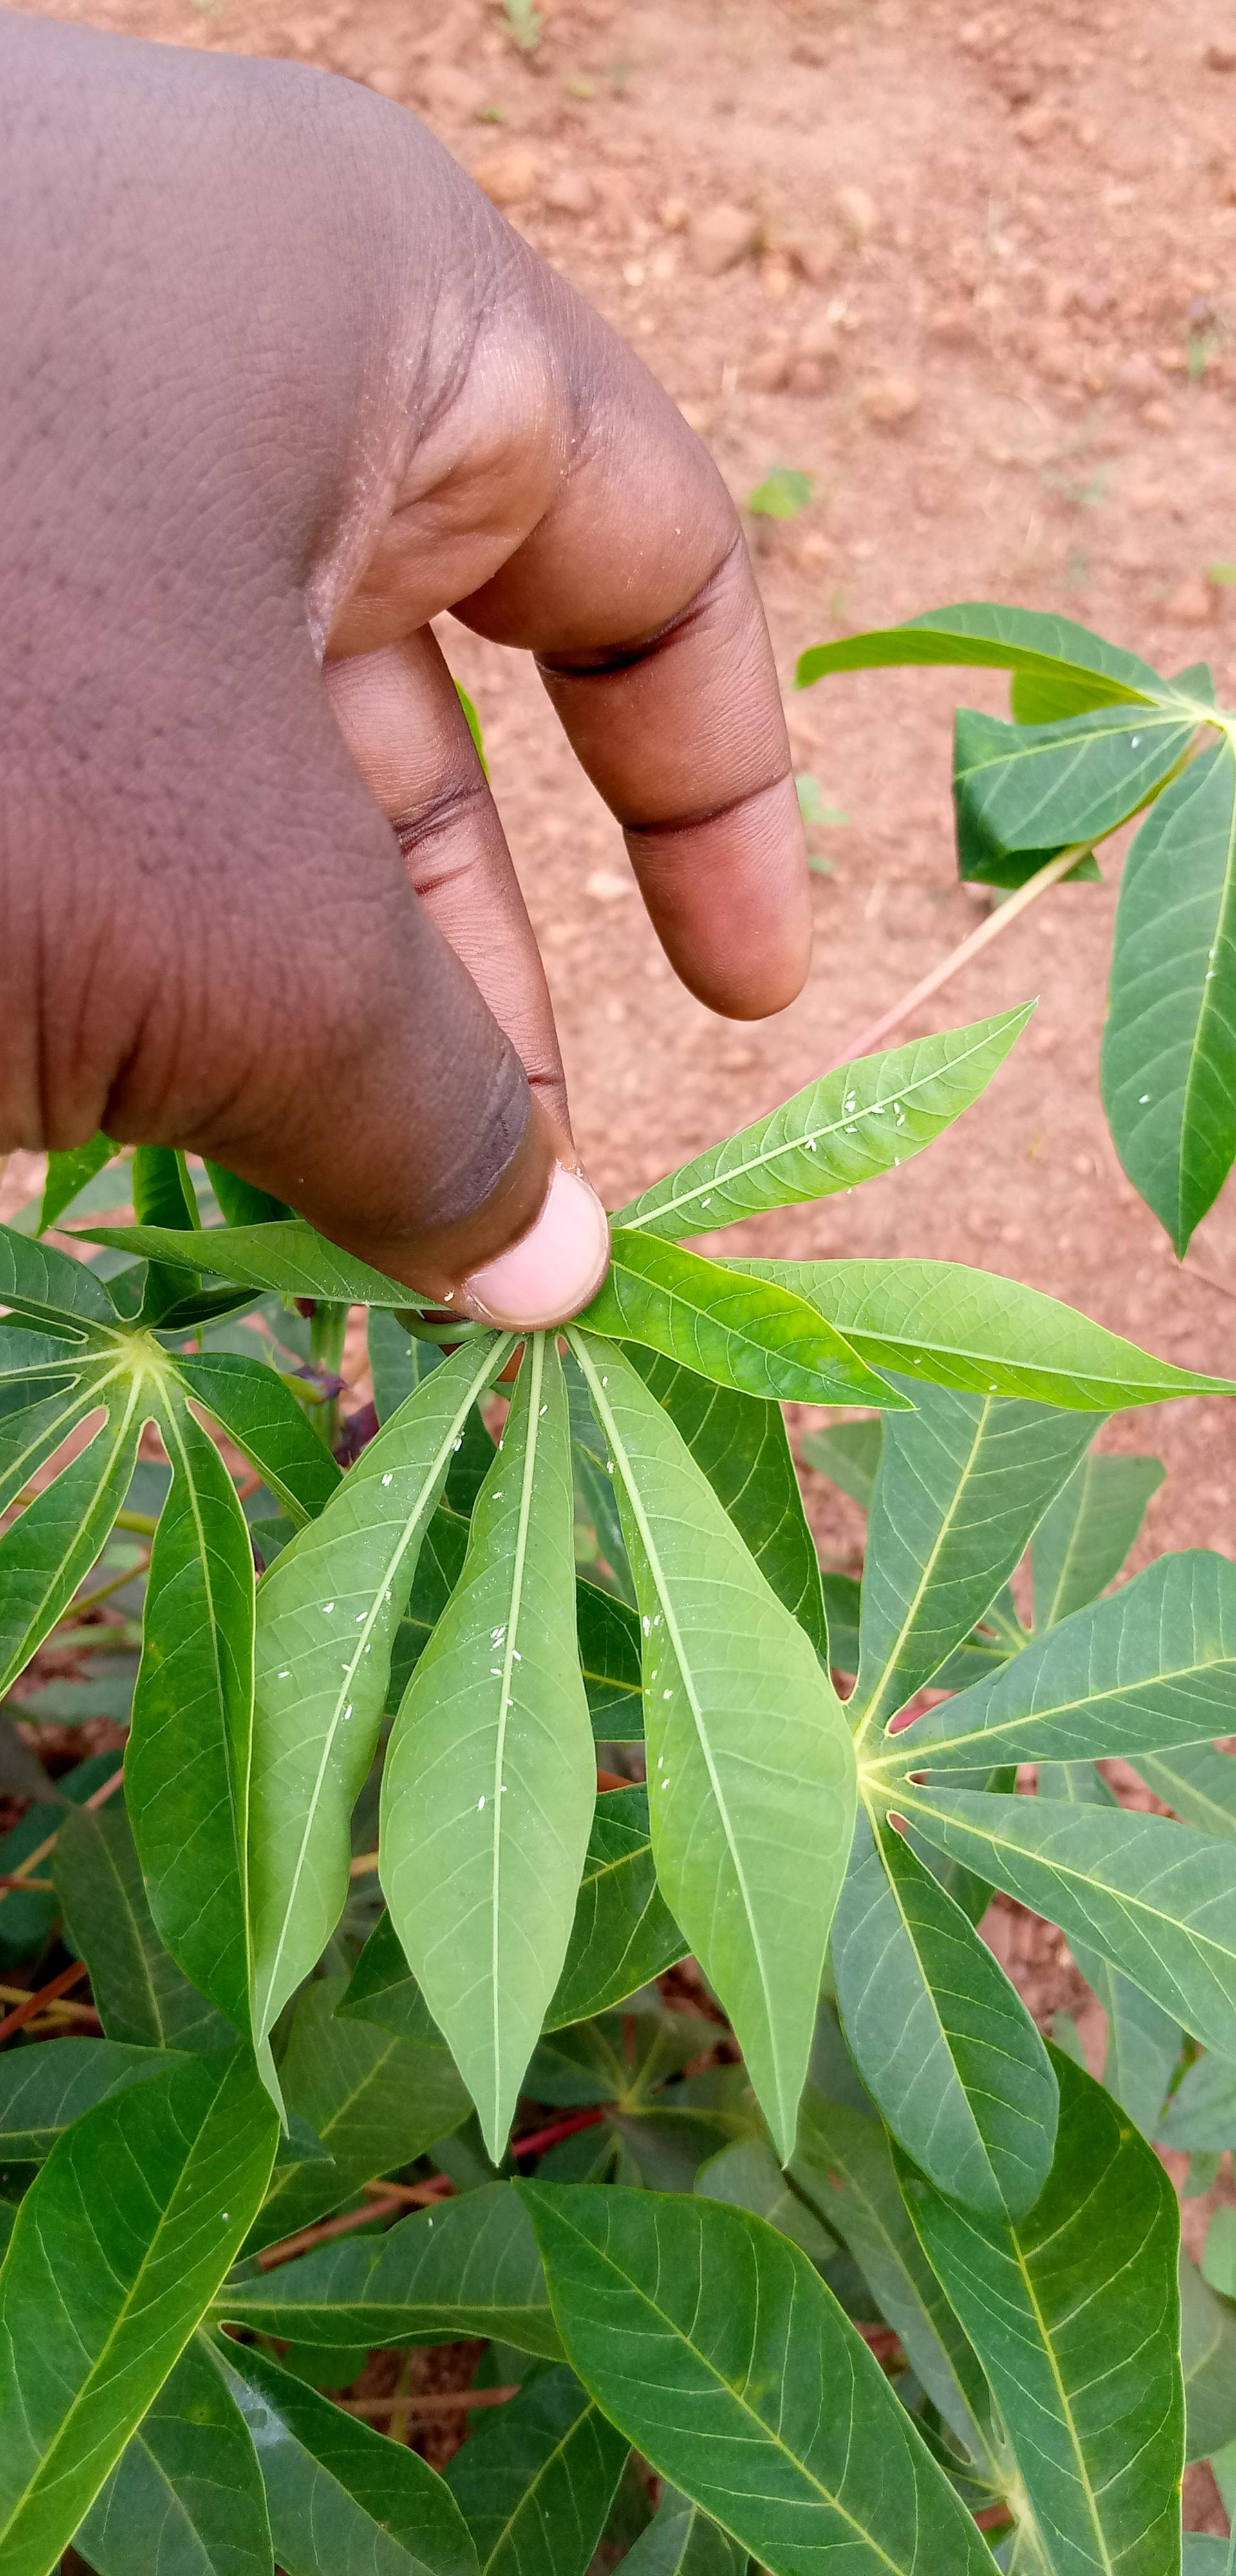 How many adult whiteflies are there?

44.